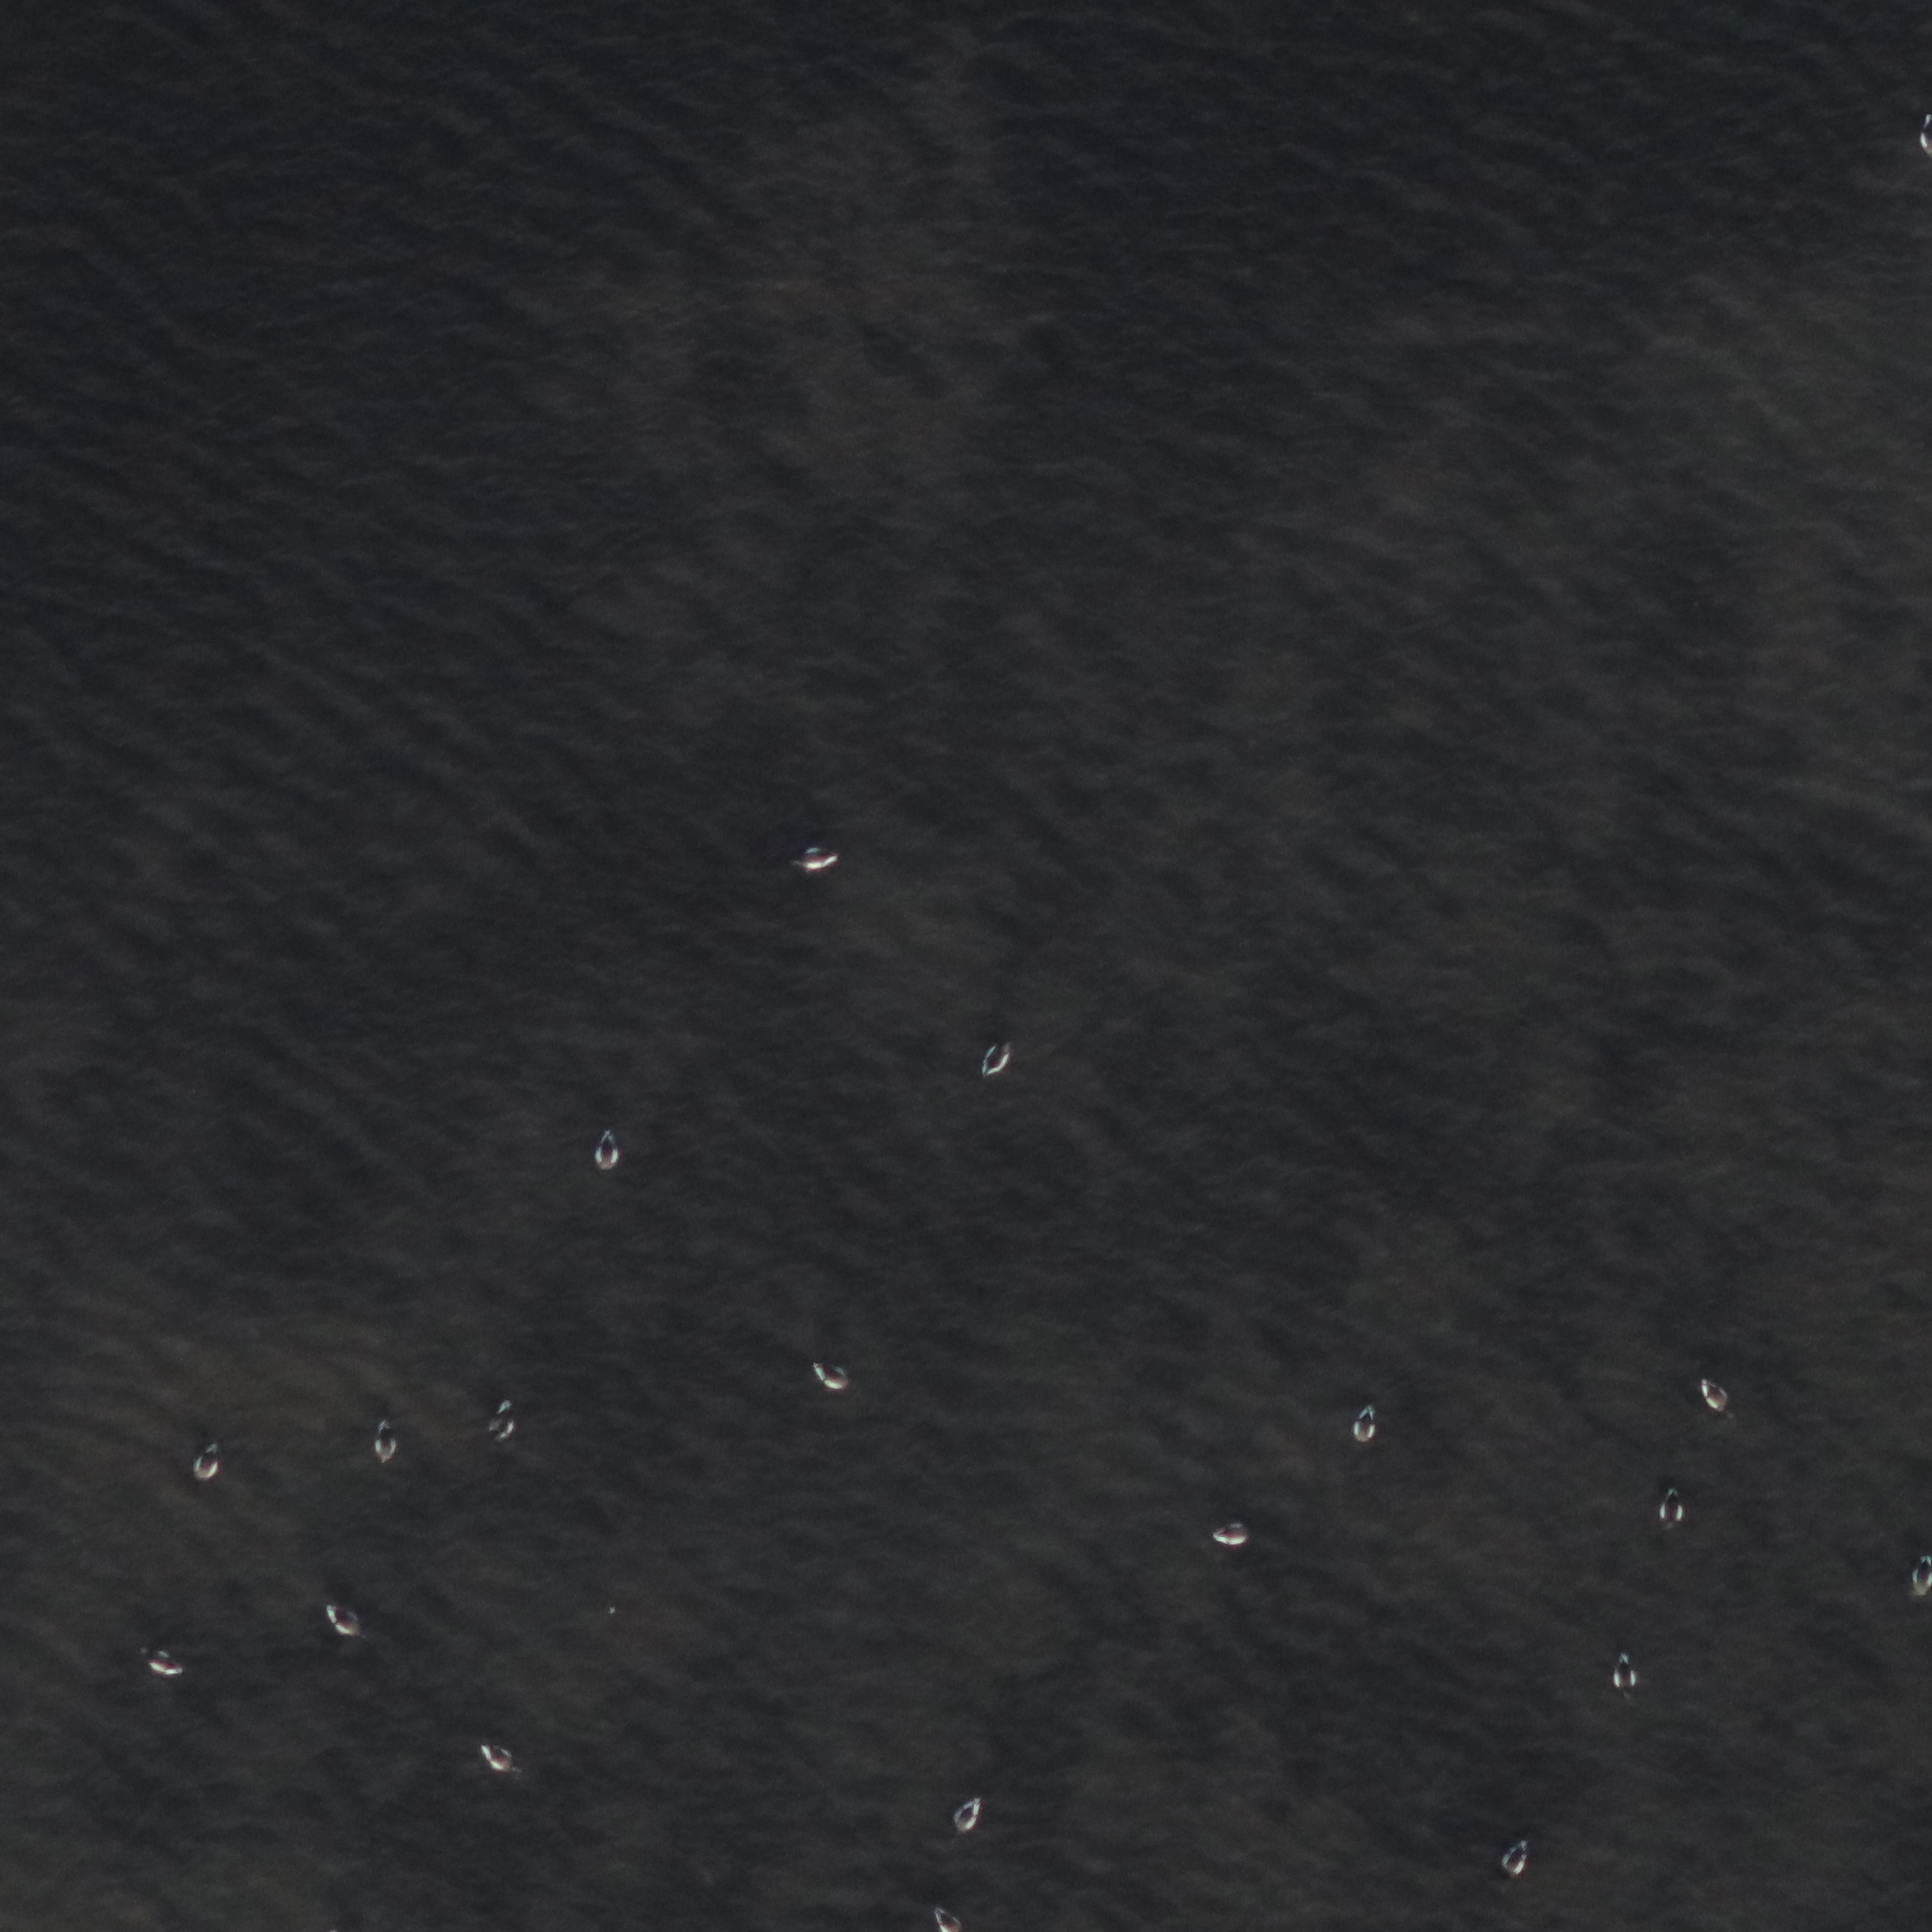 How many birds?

19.